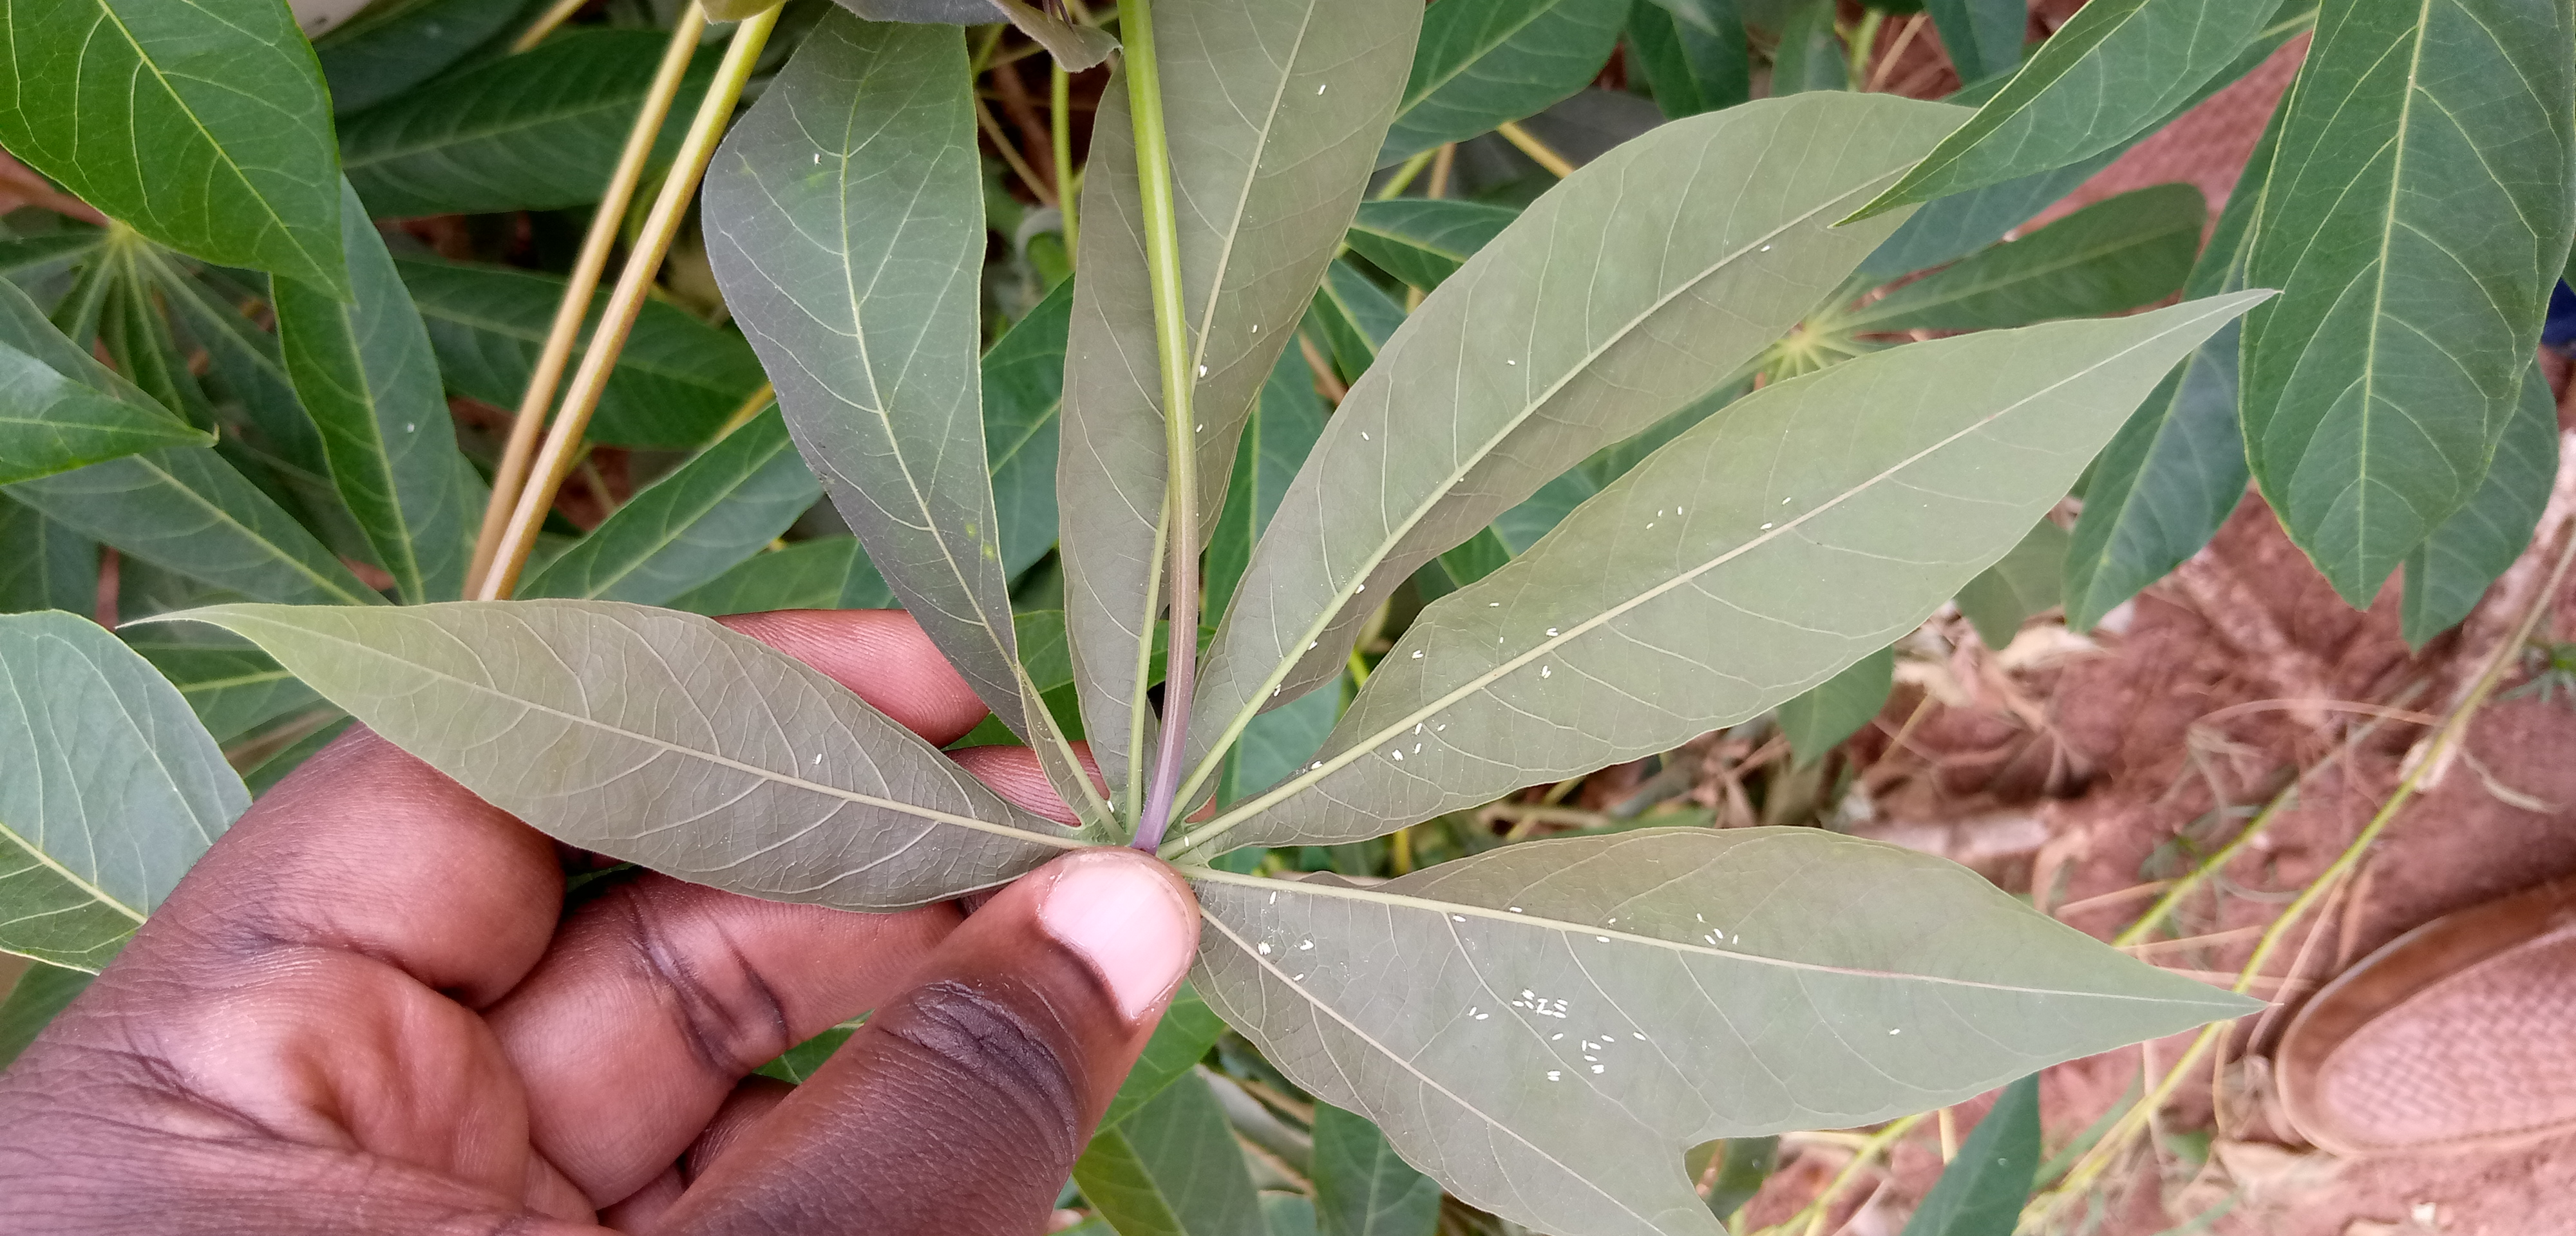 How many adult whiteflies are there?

72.